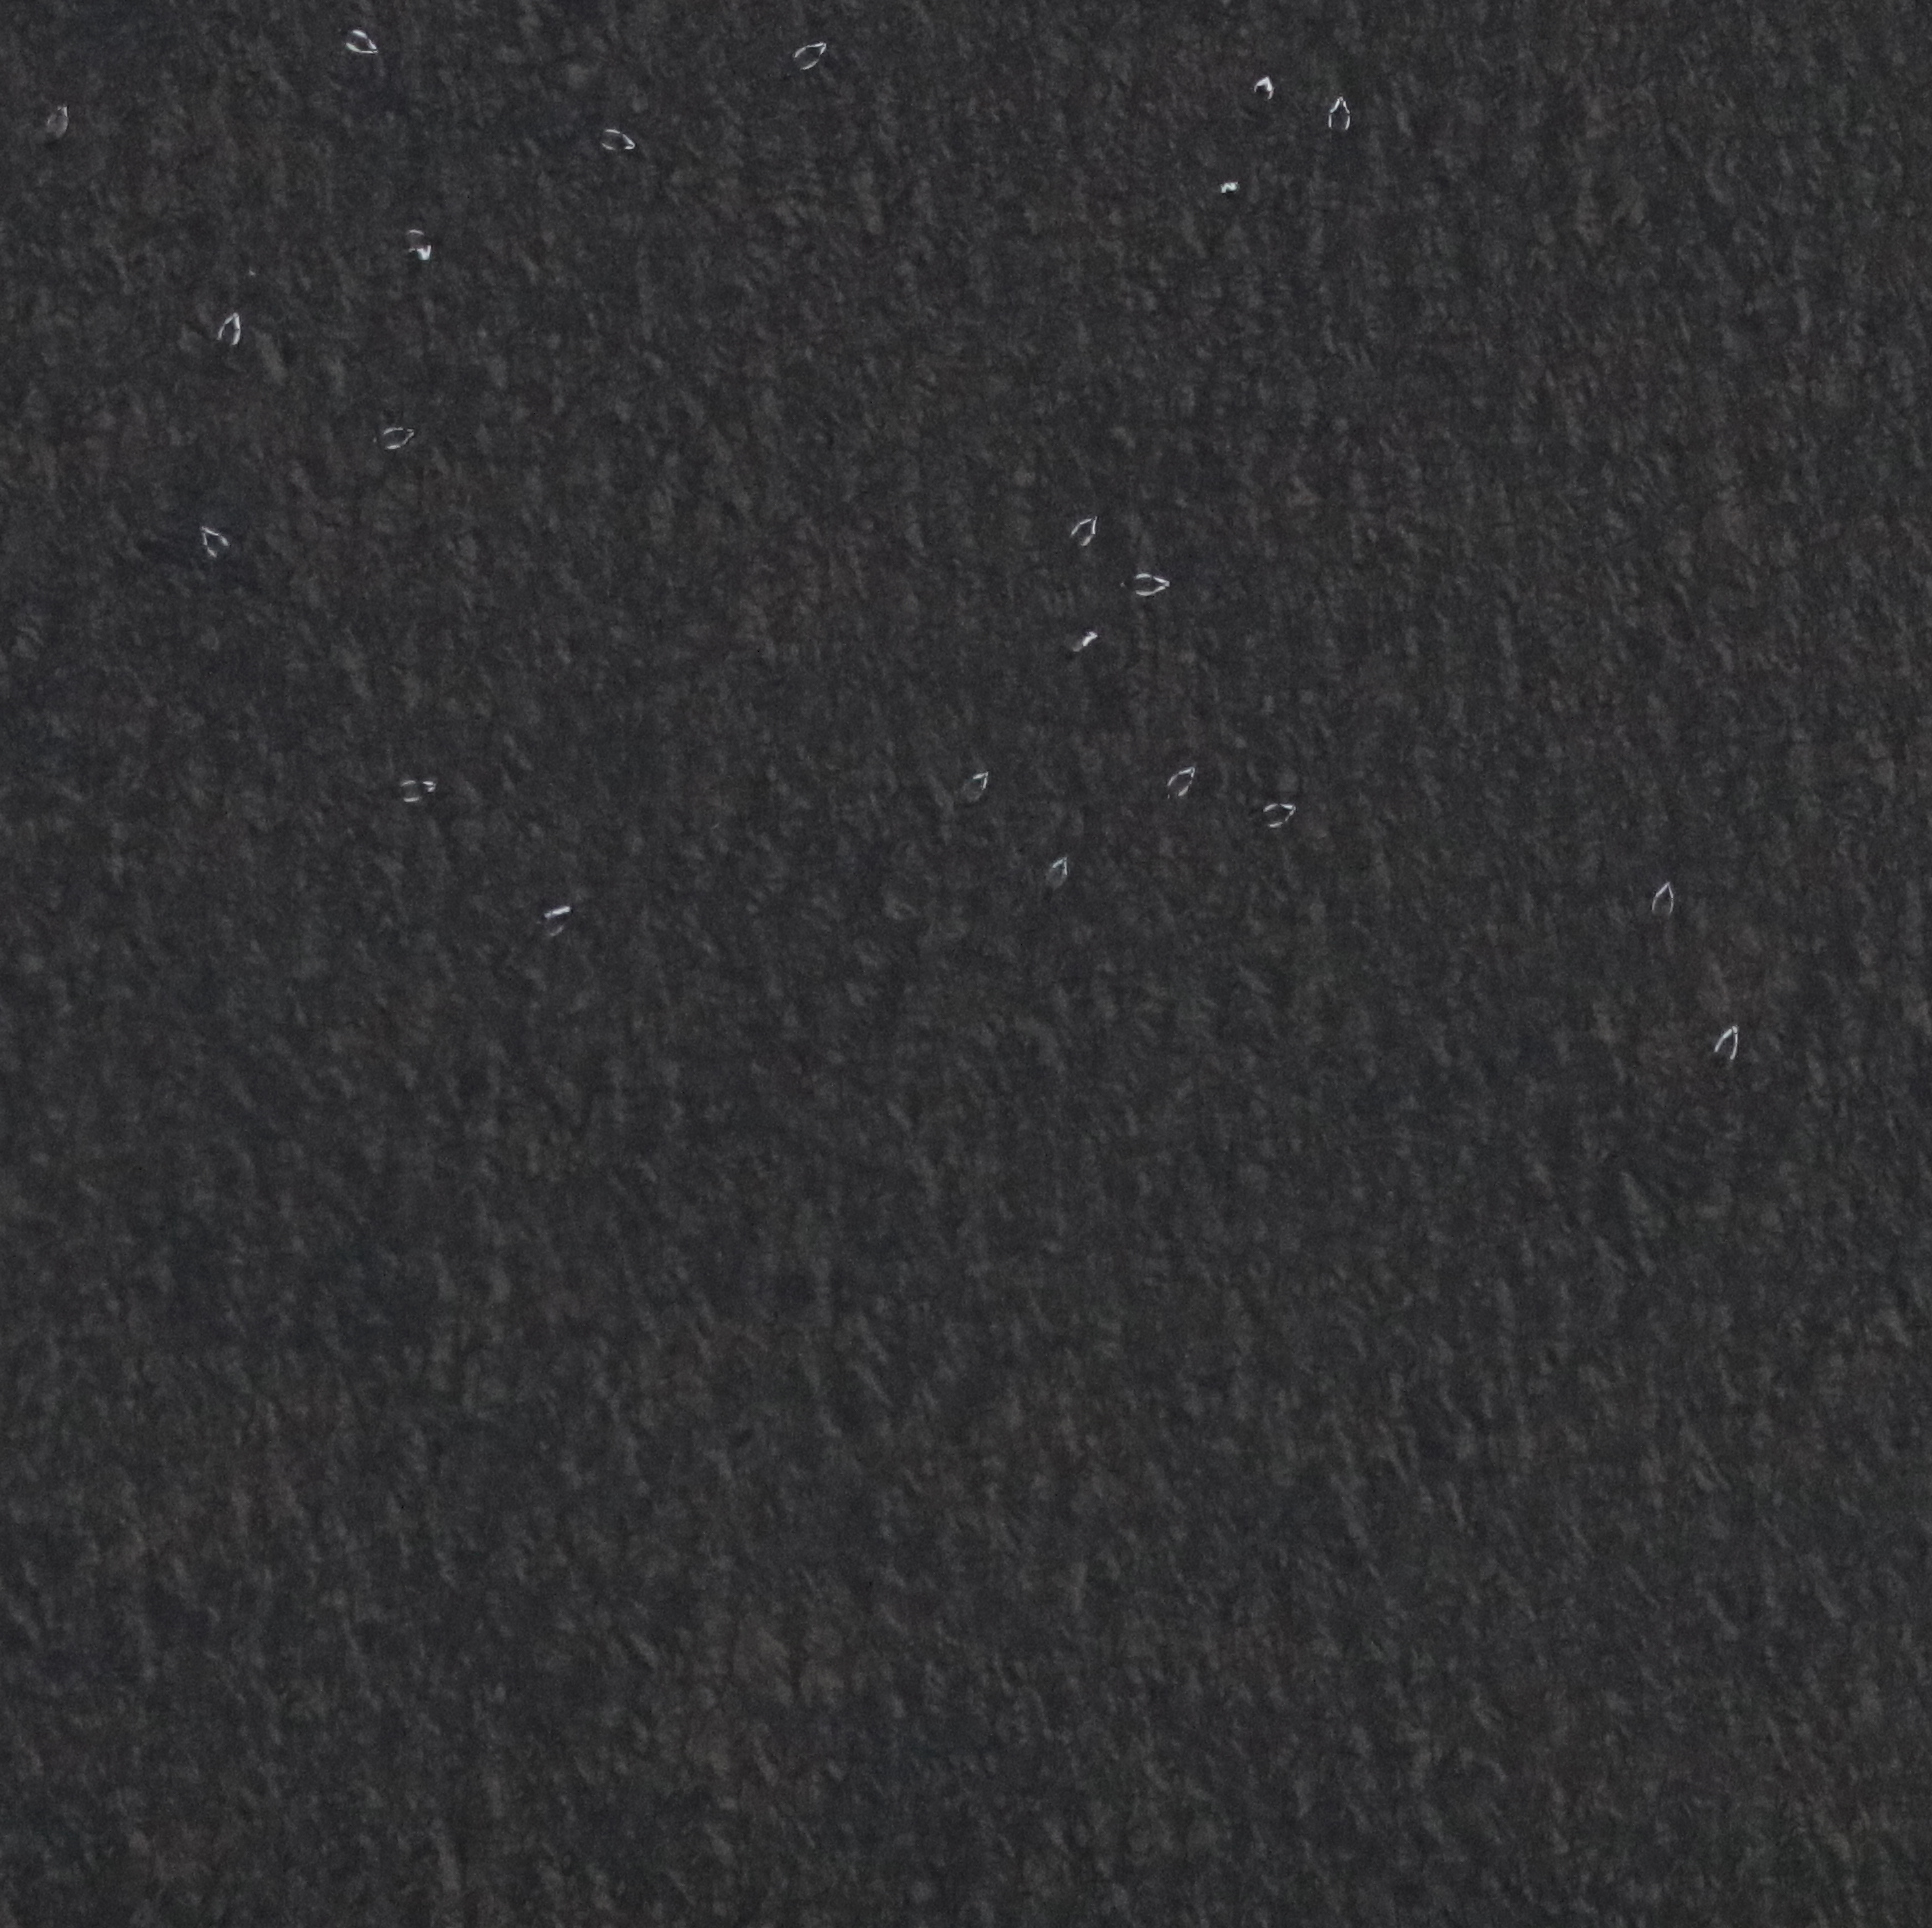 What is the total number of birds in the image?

22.